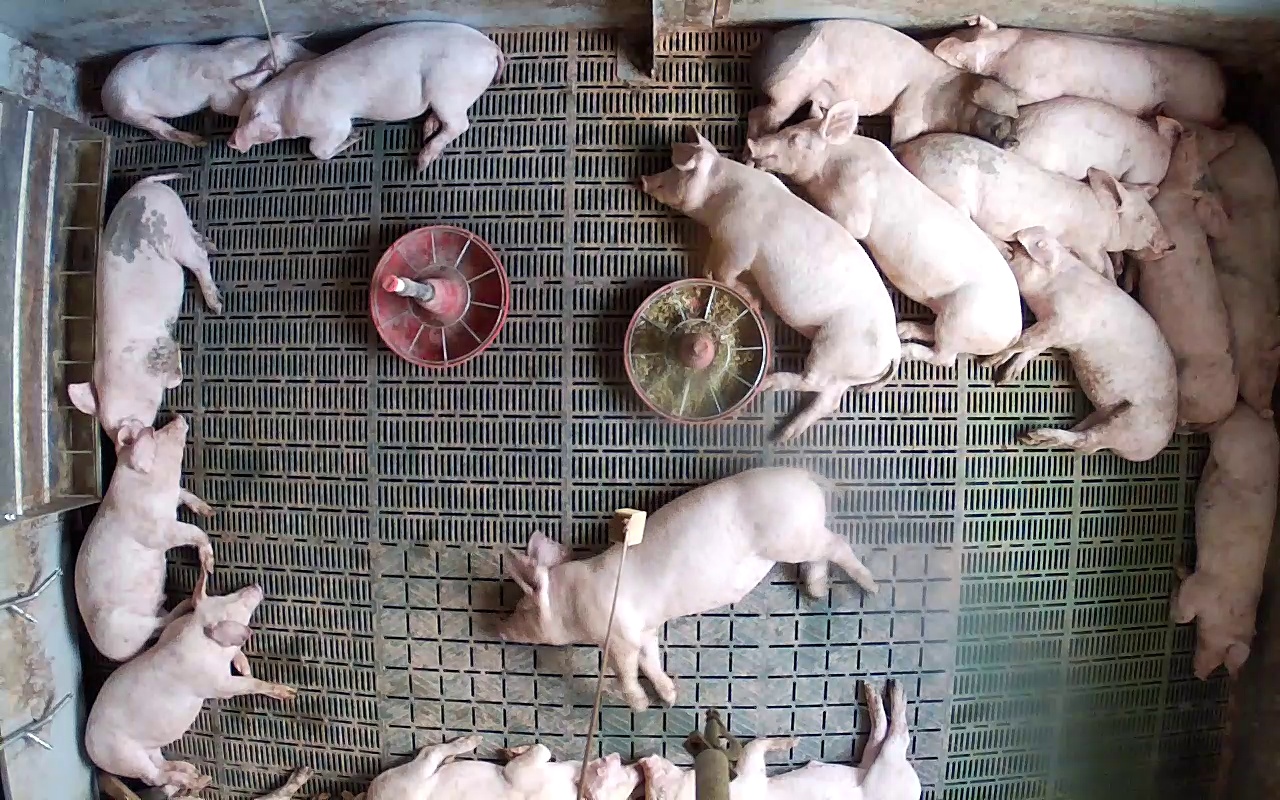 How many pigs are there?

18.